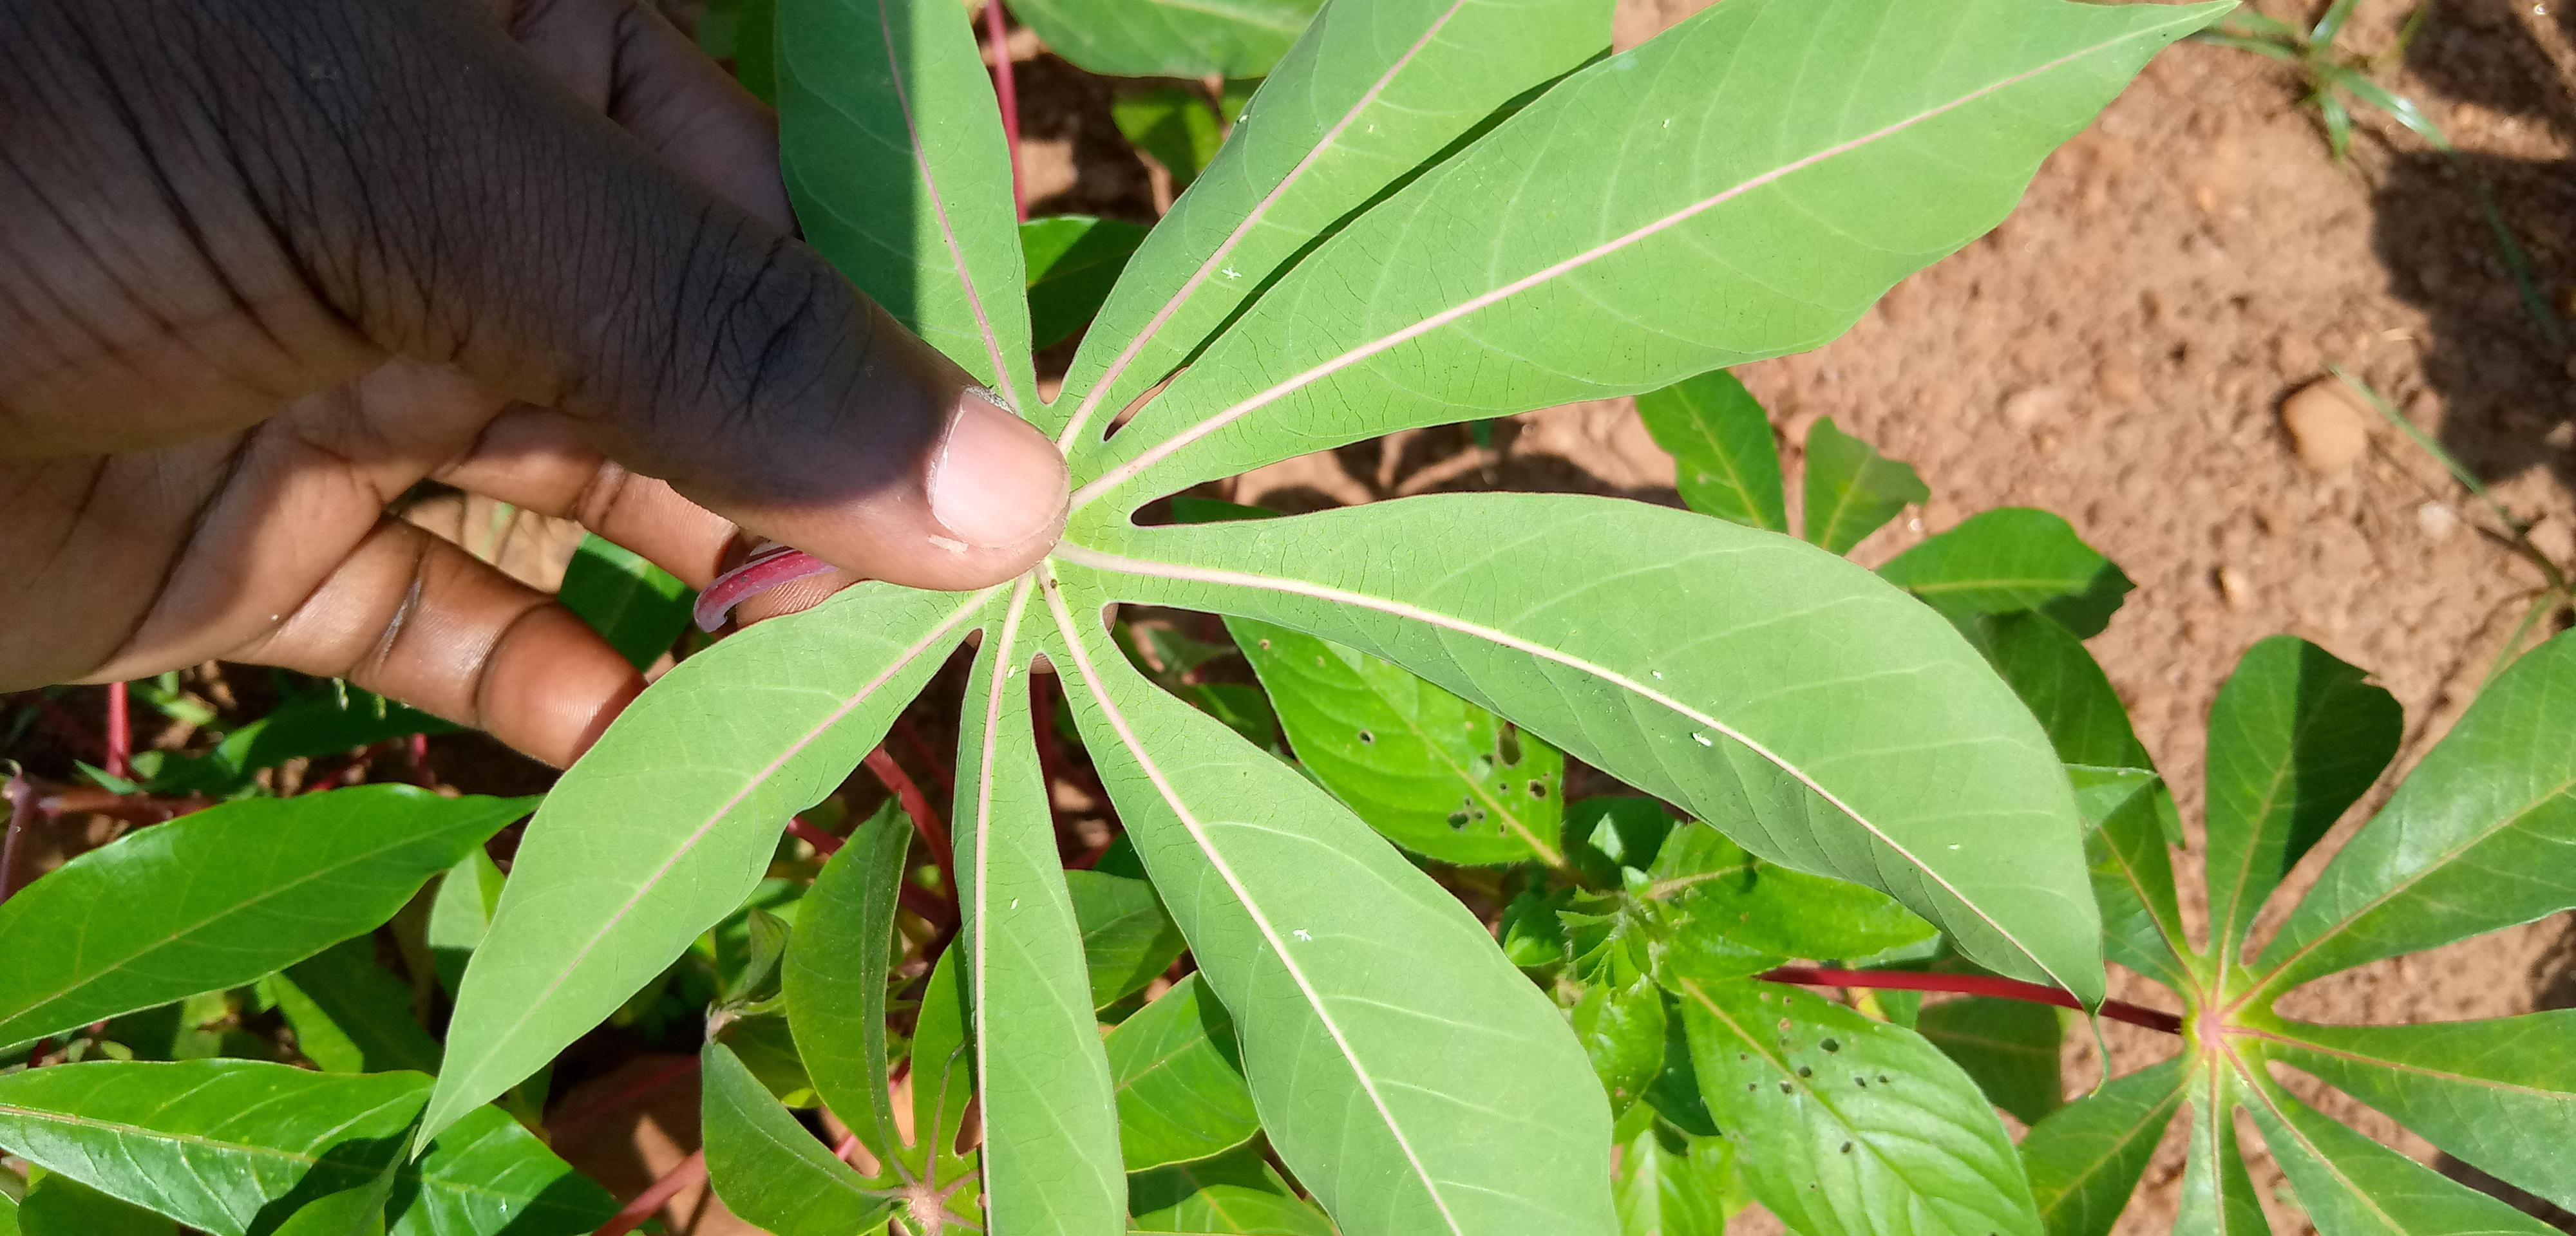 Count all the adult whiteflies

11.